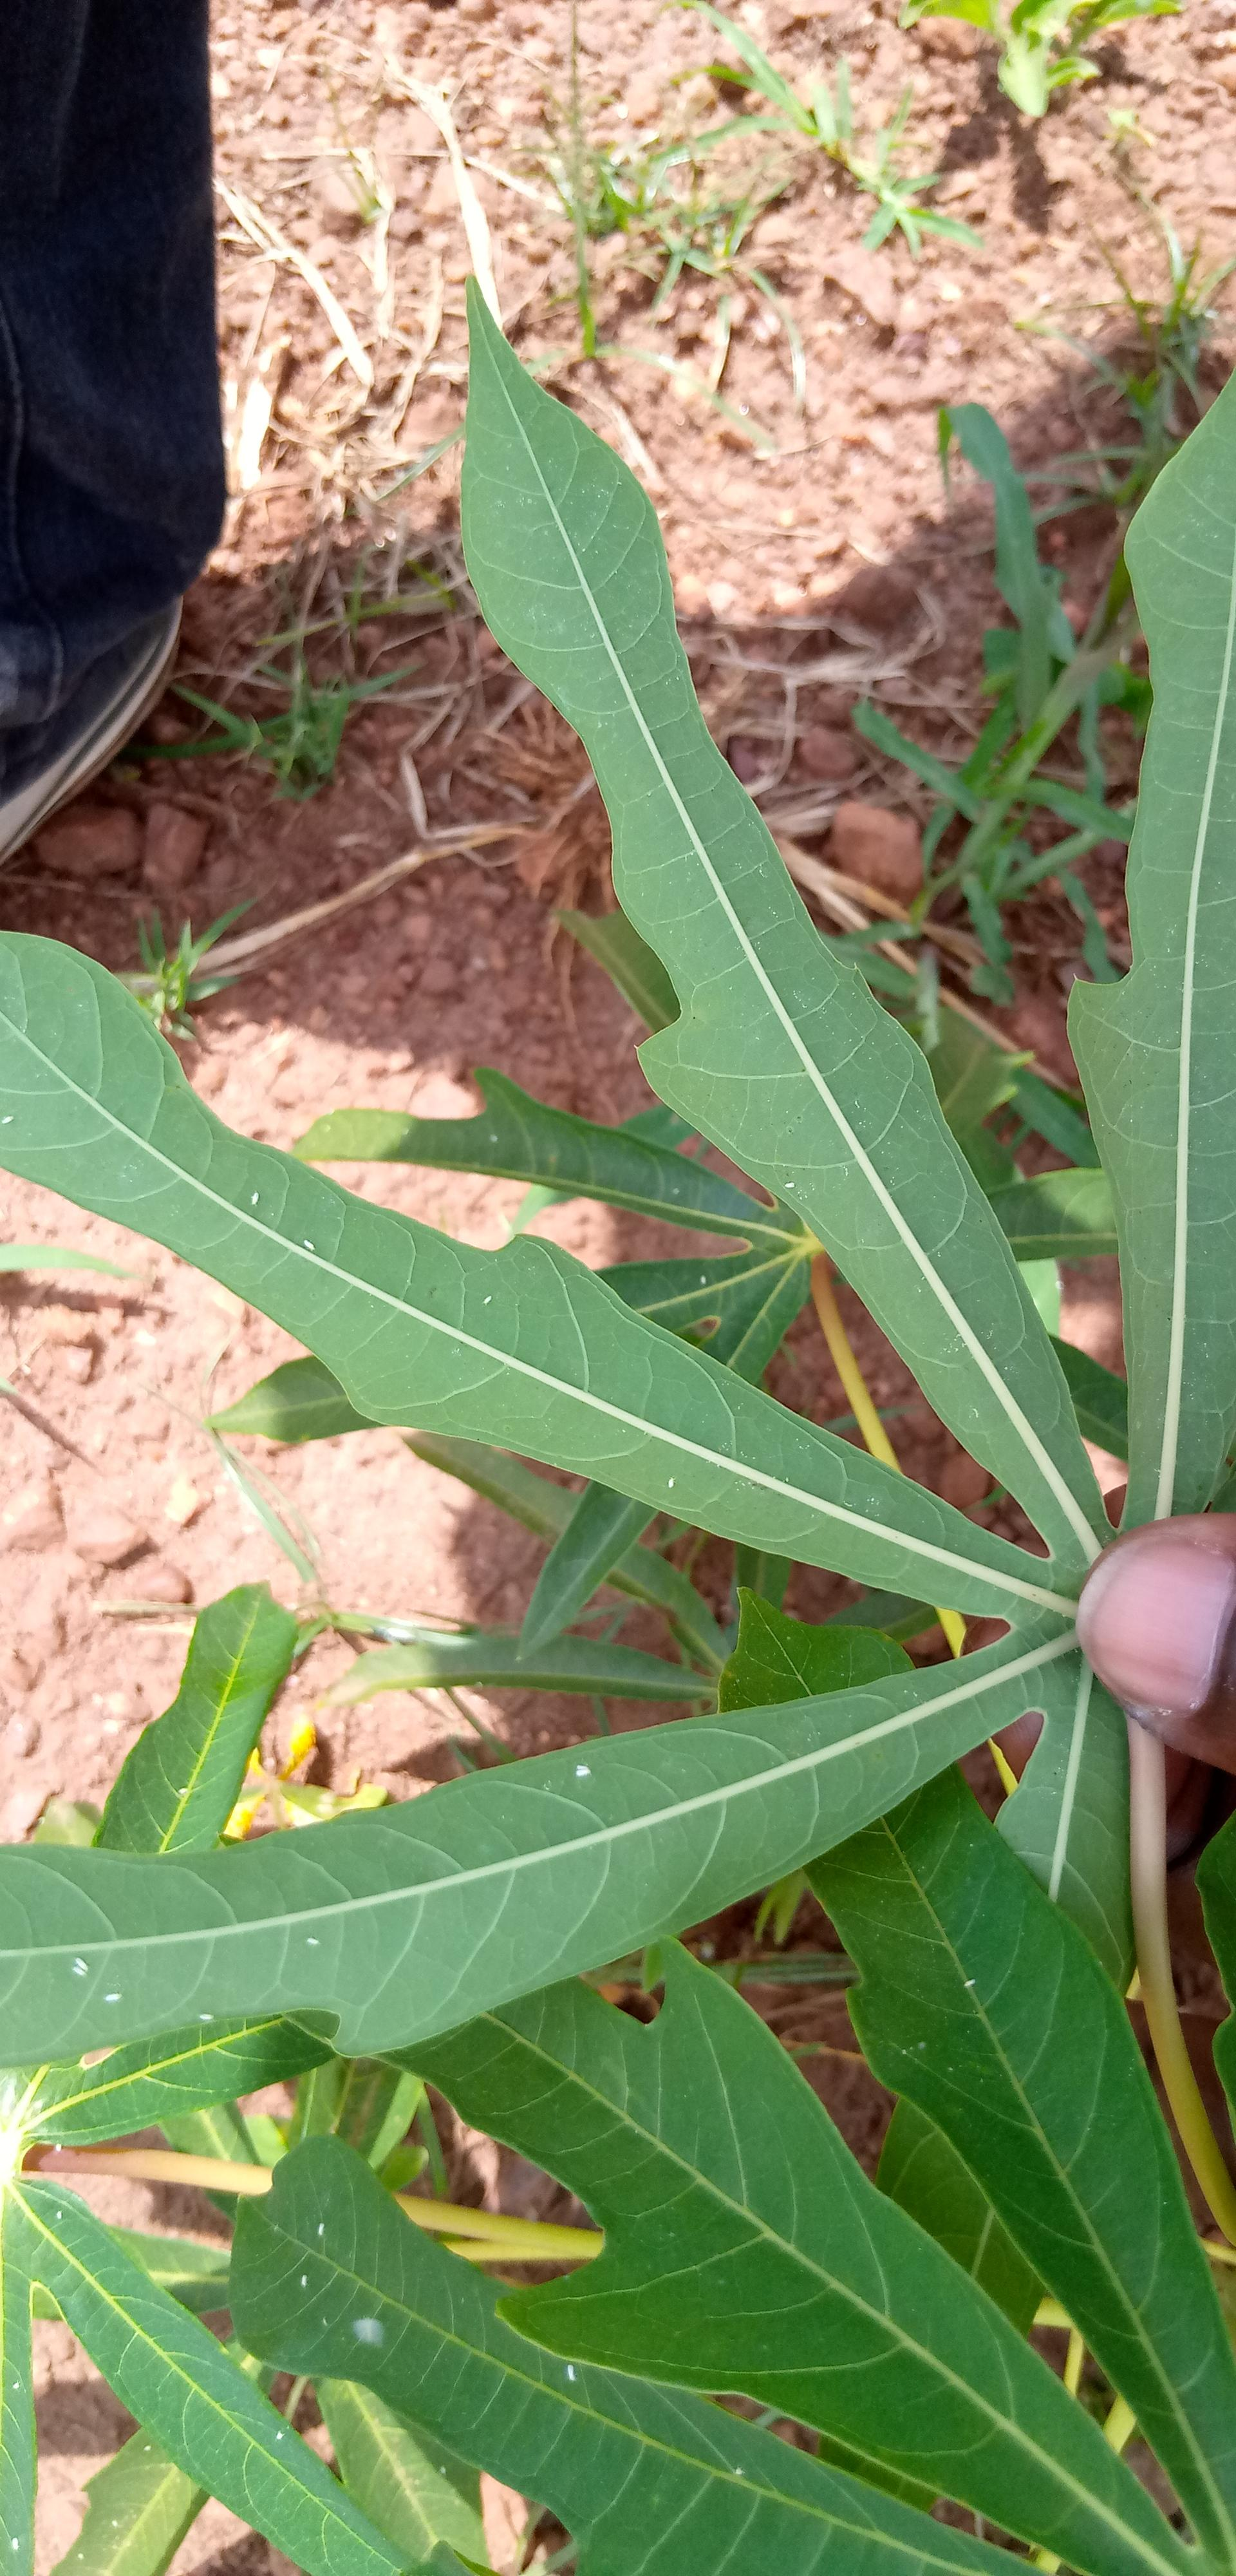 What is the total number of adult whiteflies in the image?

19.